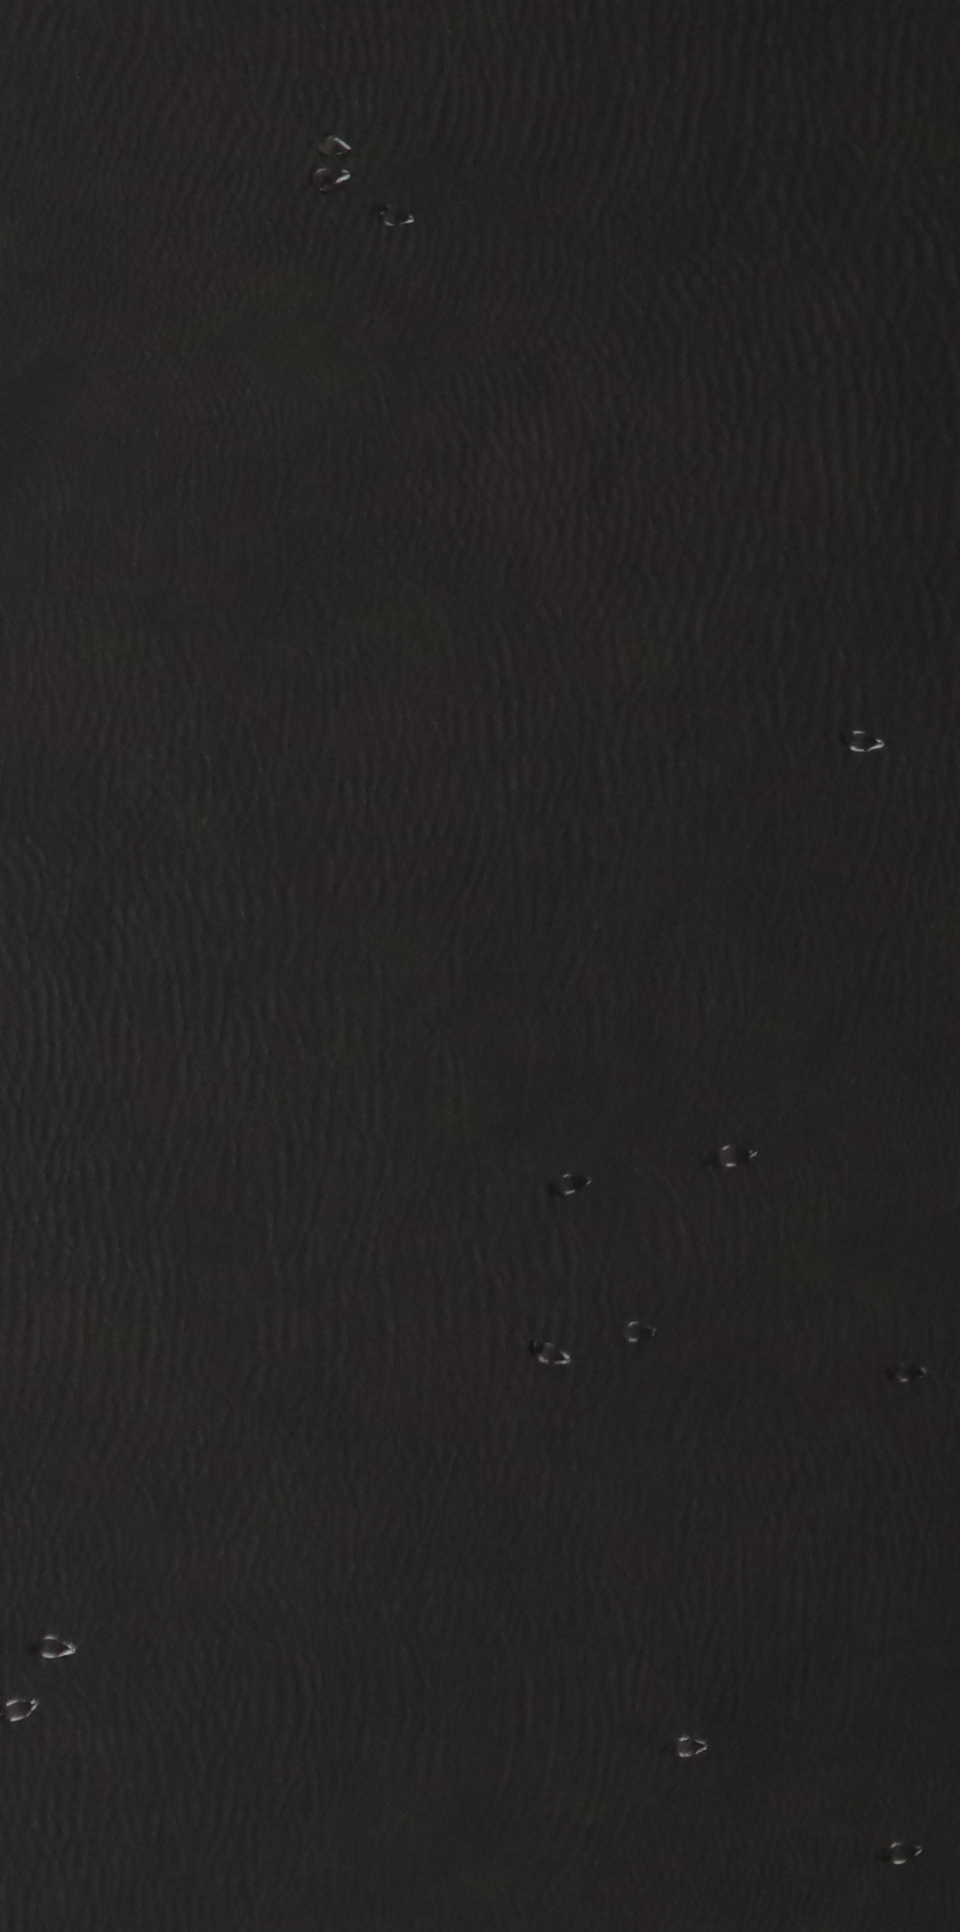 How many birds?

13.